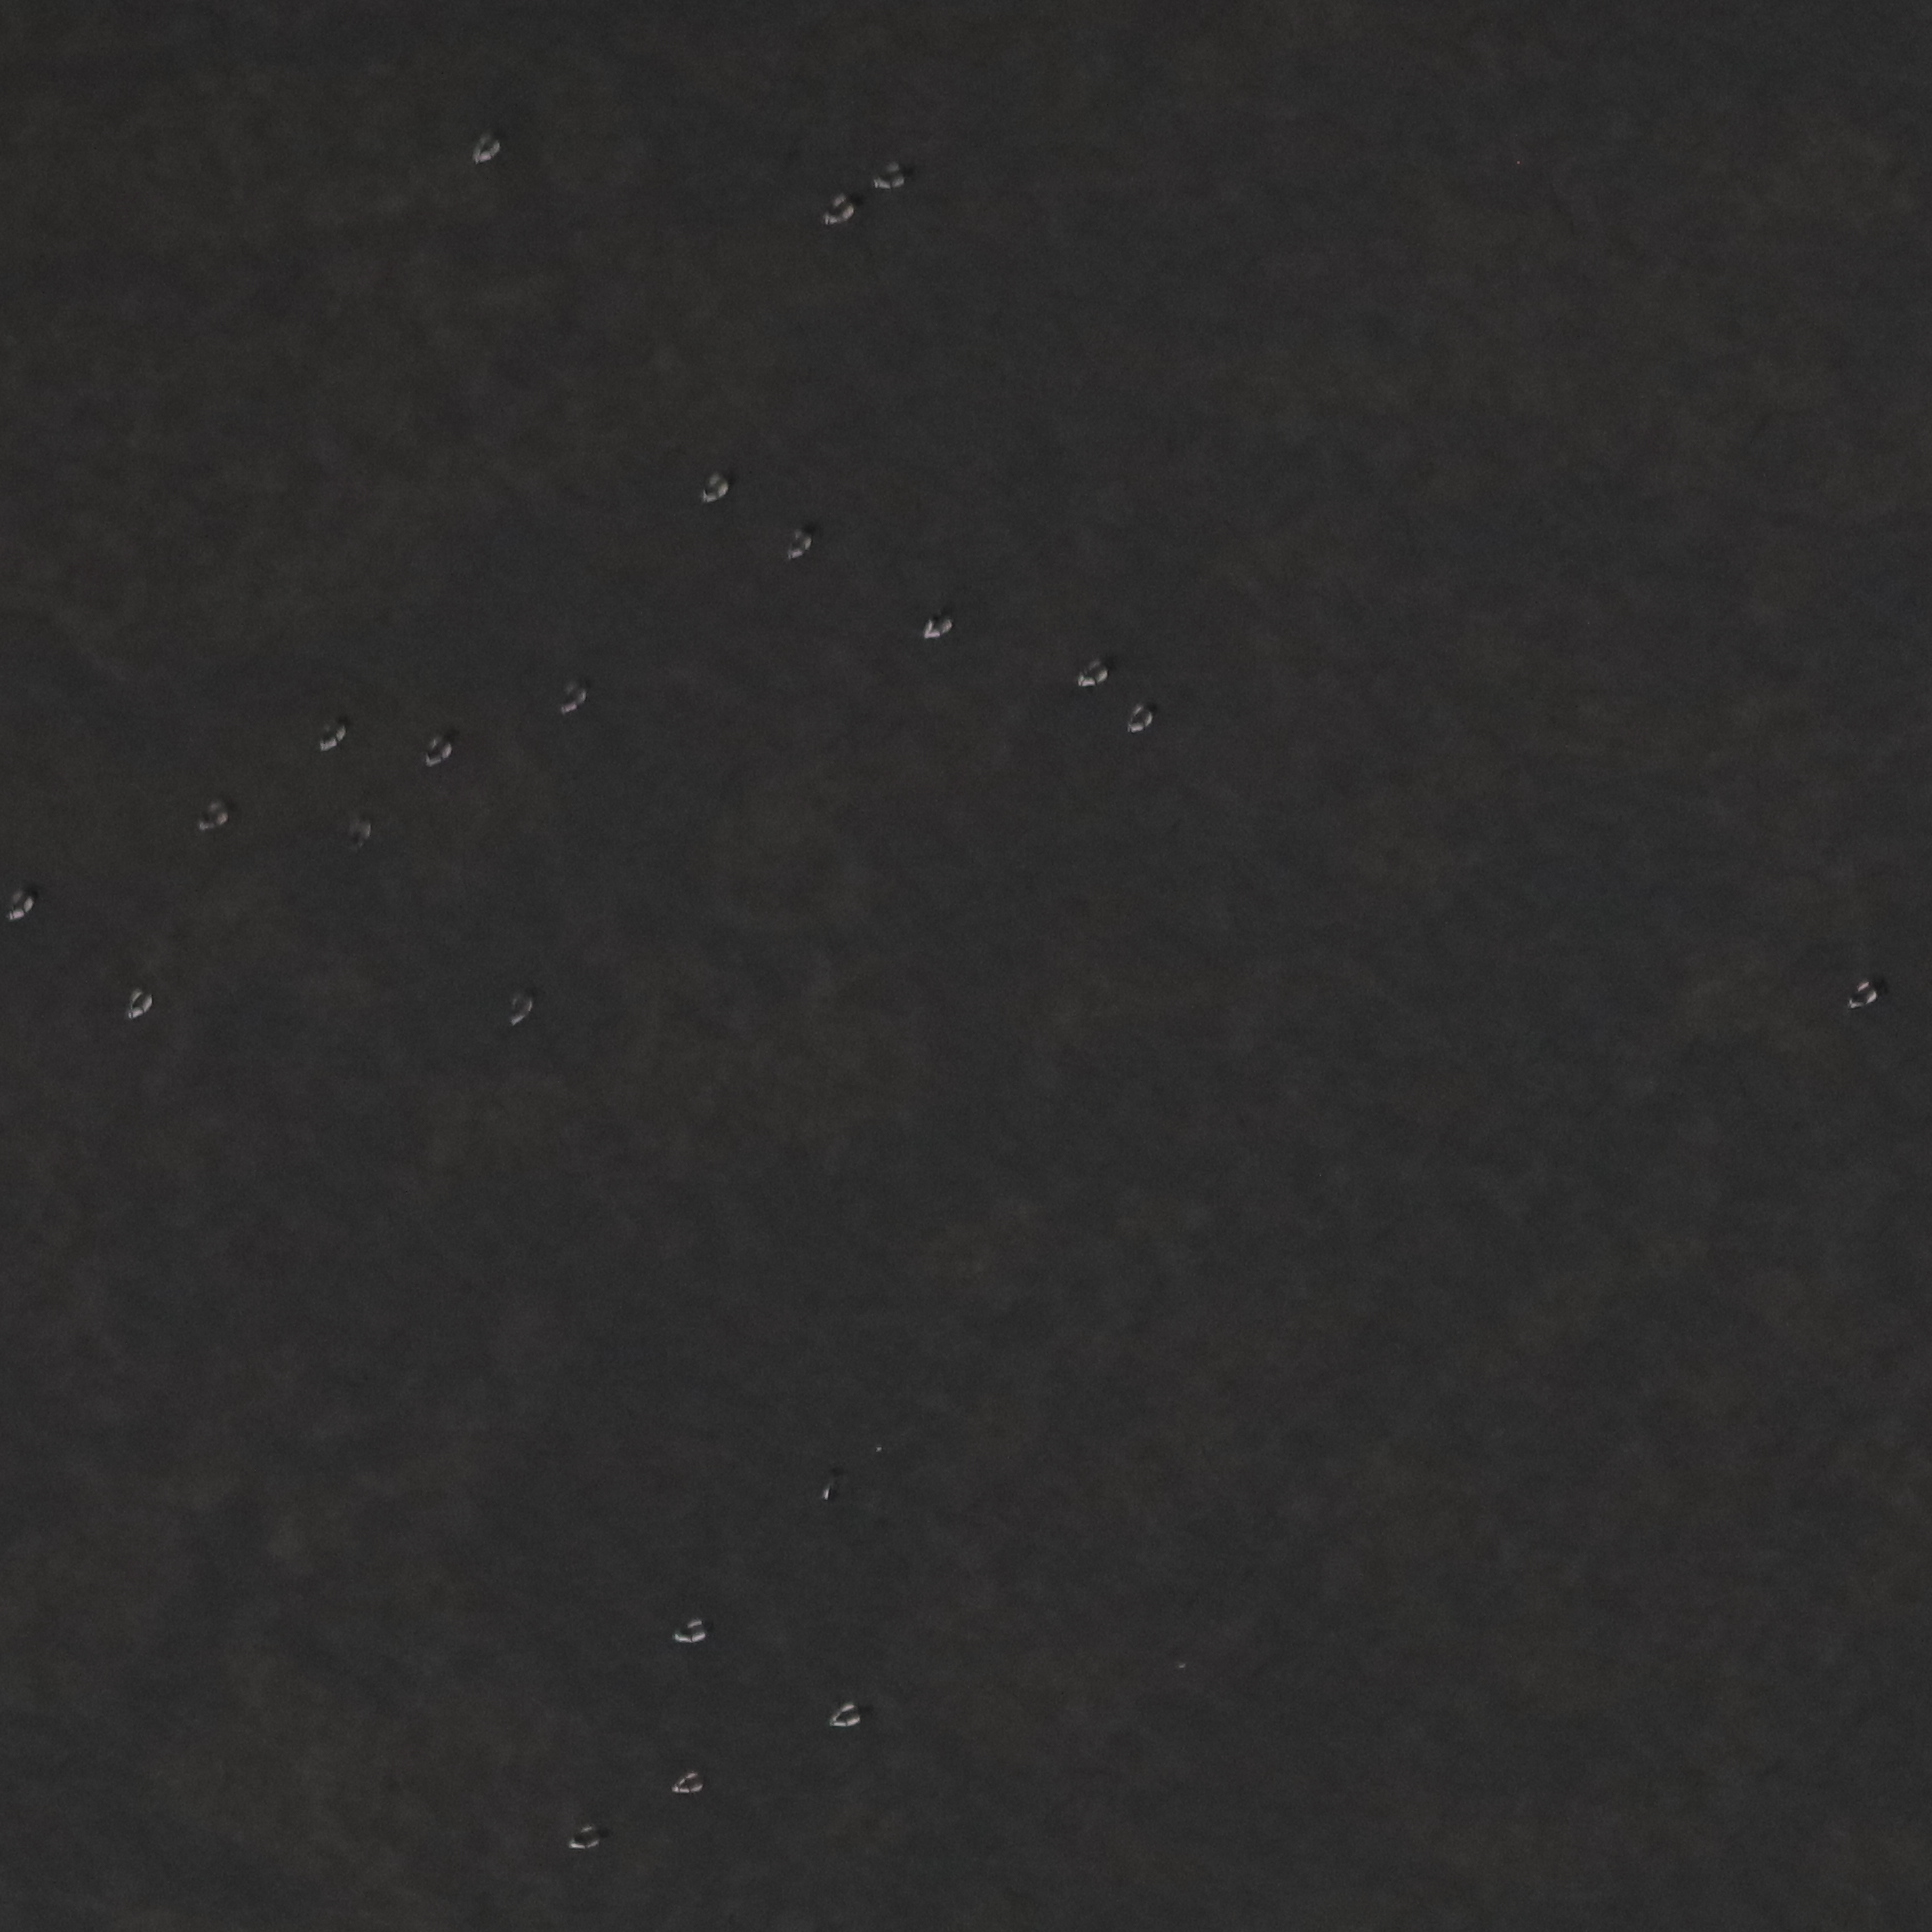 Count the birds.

22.